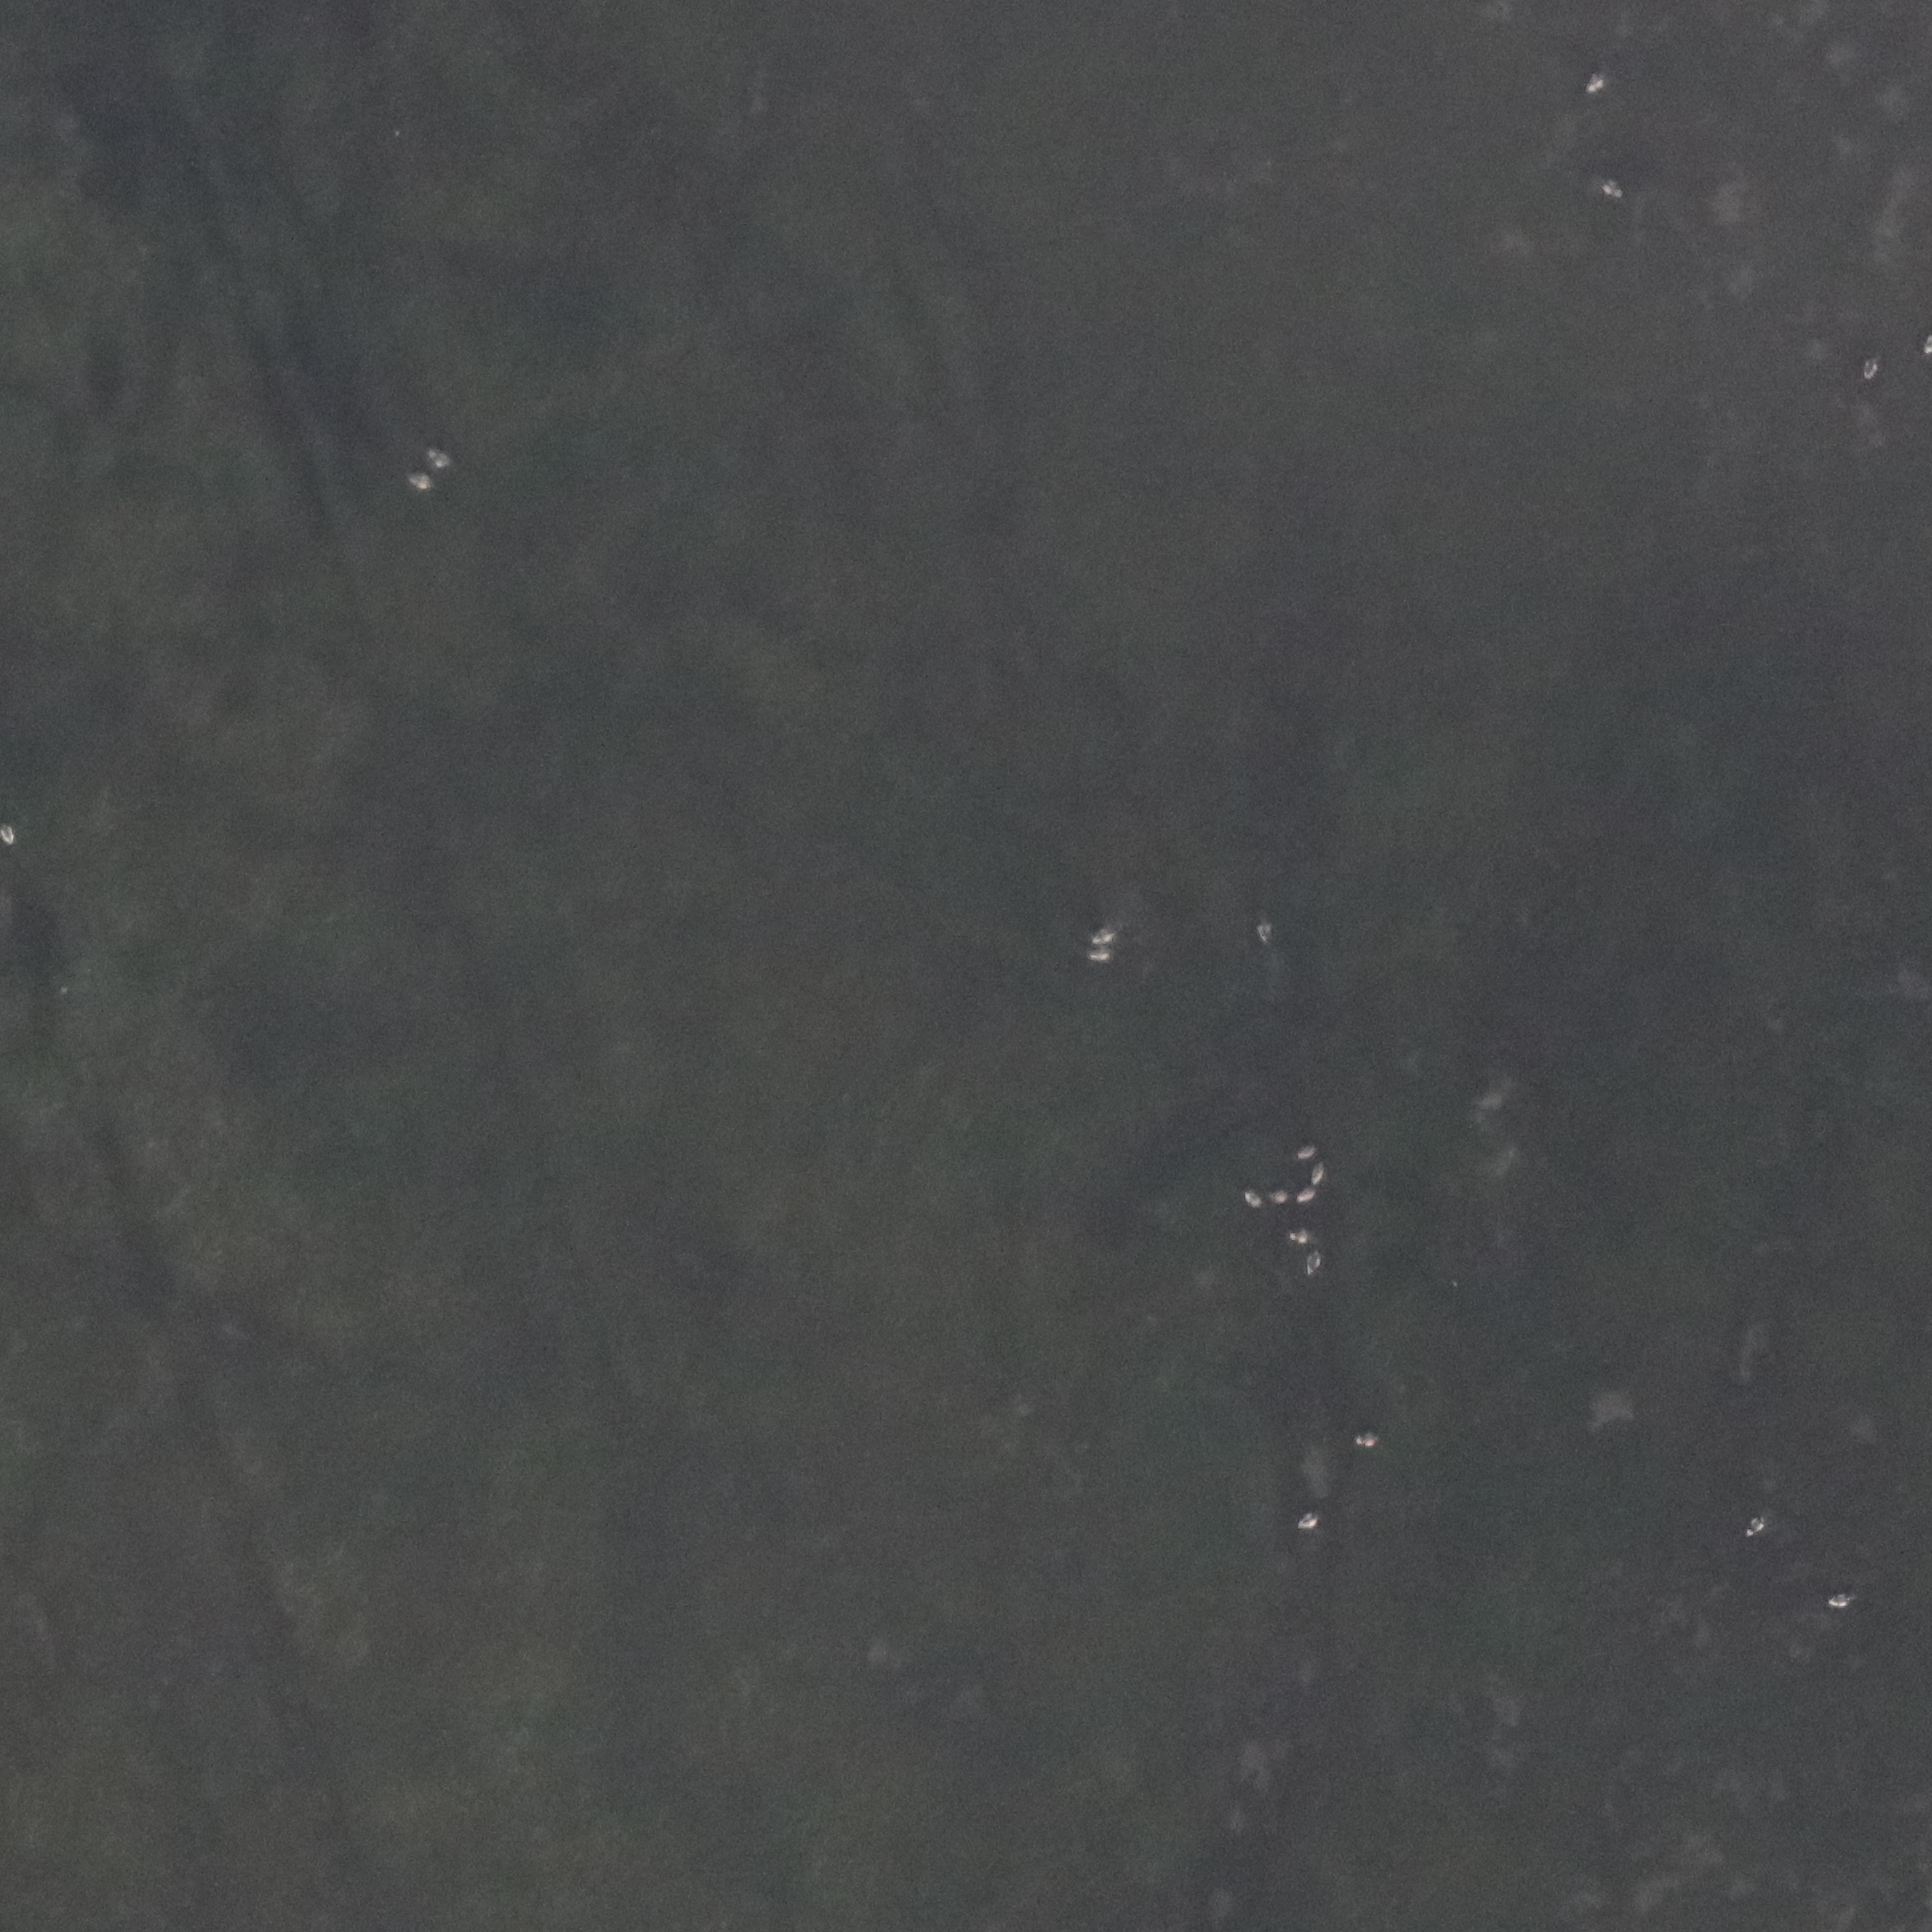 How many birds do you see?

20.